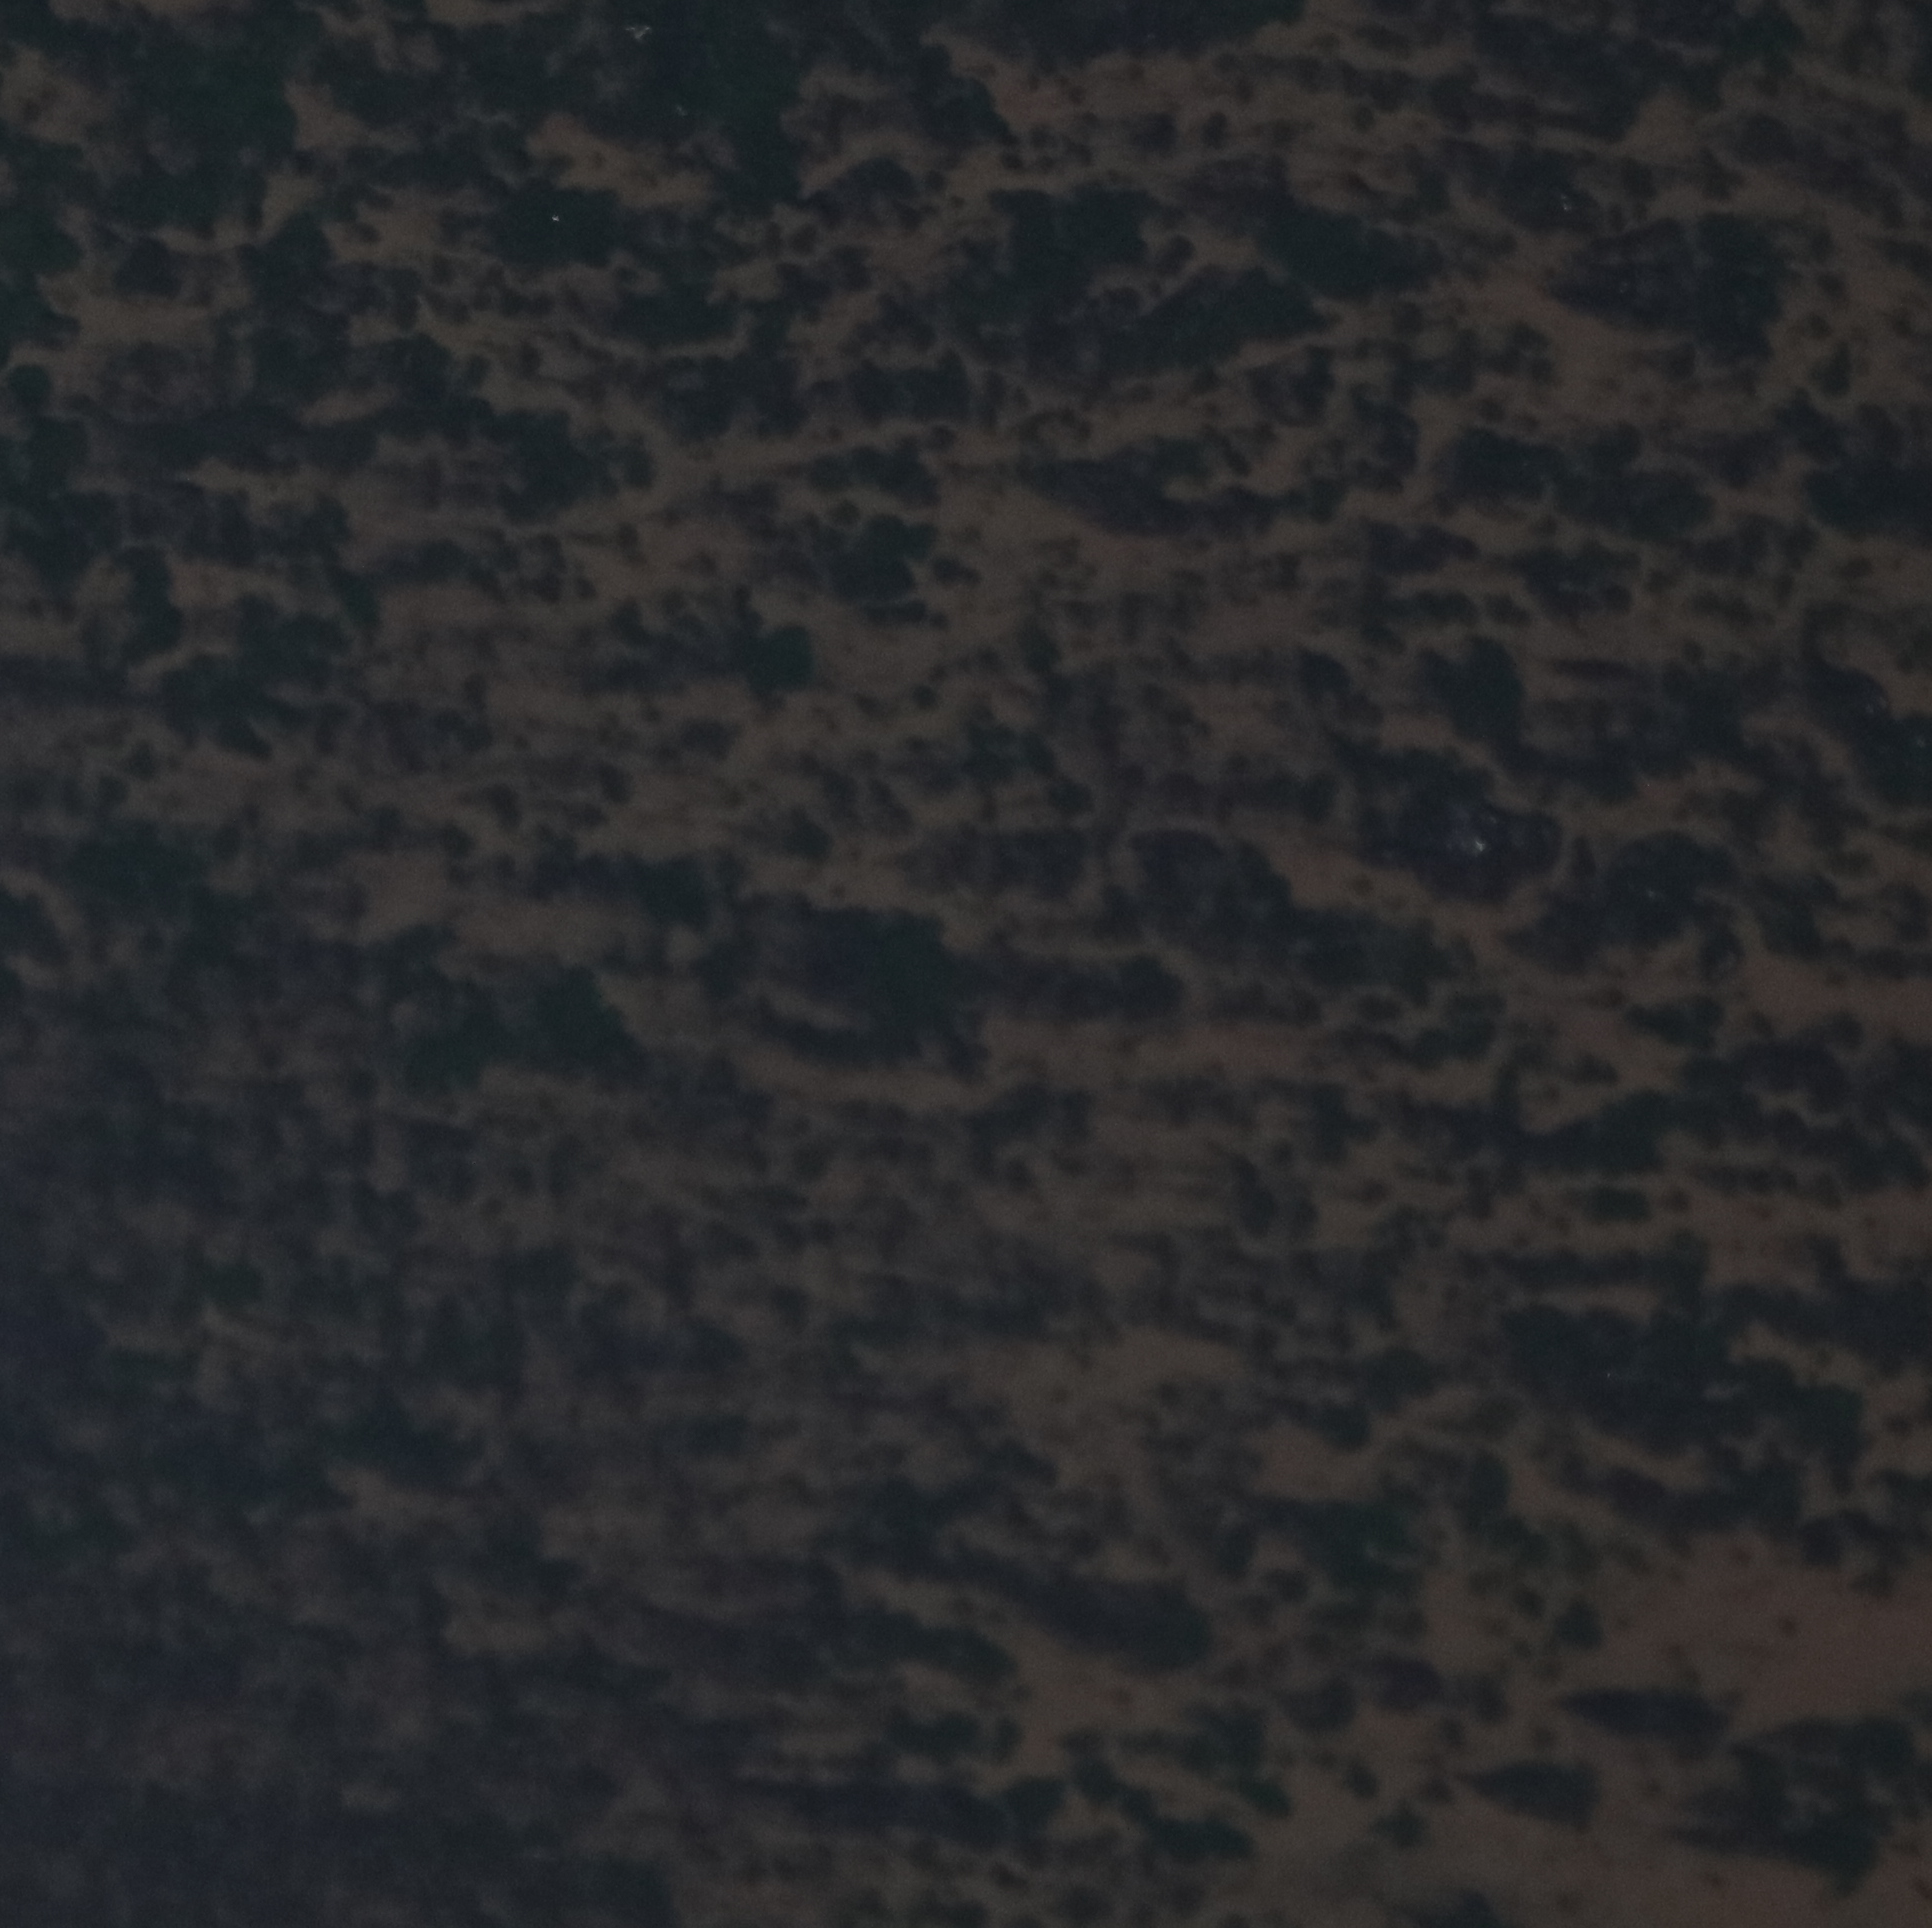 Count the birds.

0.